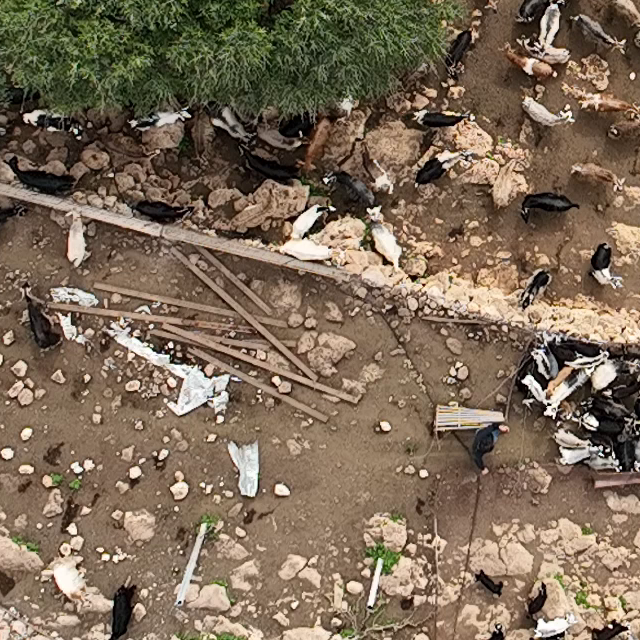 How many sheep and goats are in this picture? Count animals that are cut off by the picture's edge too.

62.